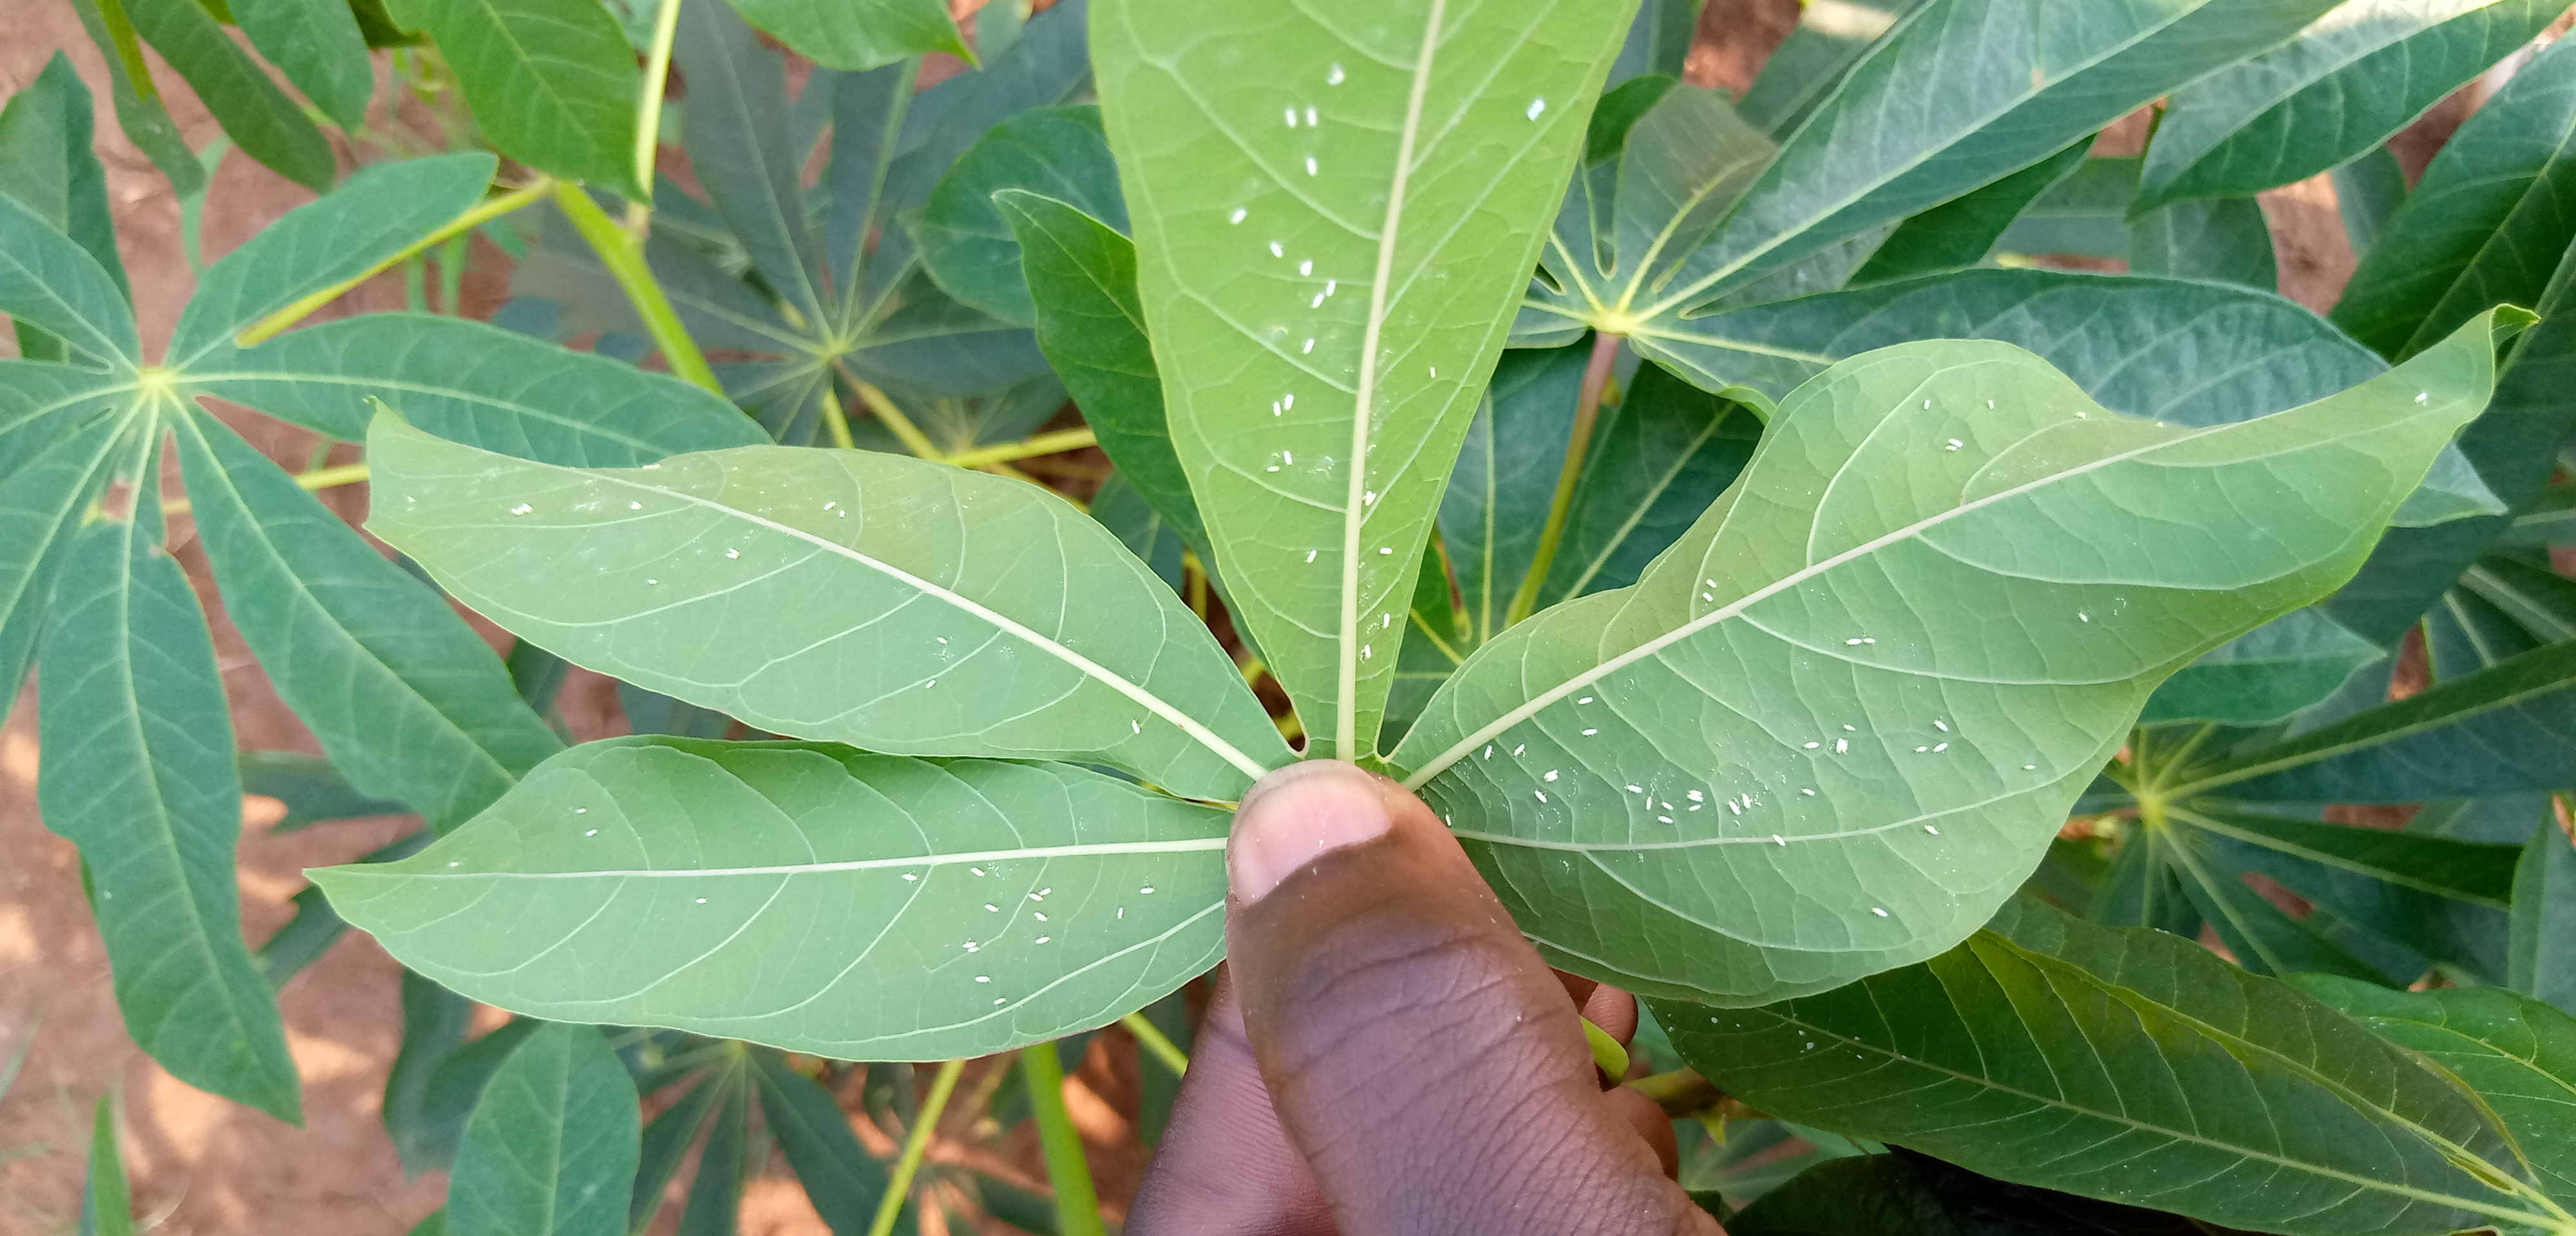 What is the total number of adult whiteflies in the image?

93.